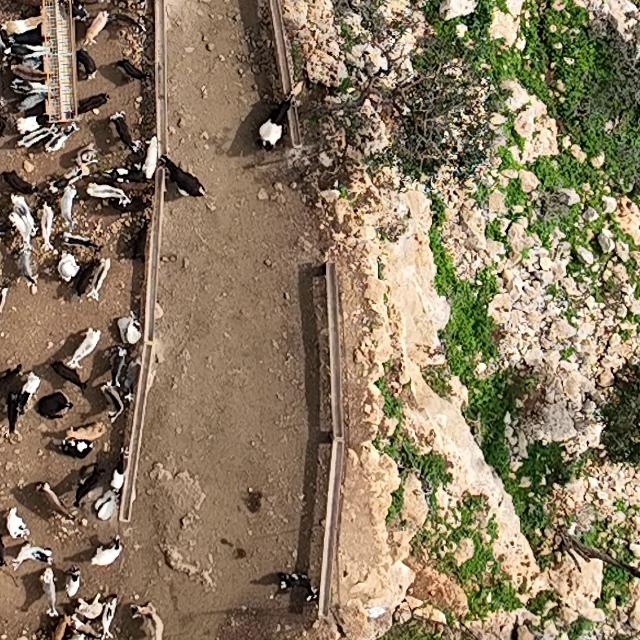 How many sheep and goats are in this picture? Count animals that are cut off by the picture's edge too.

69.